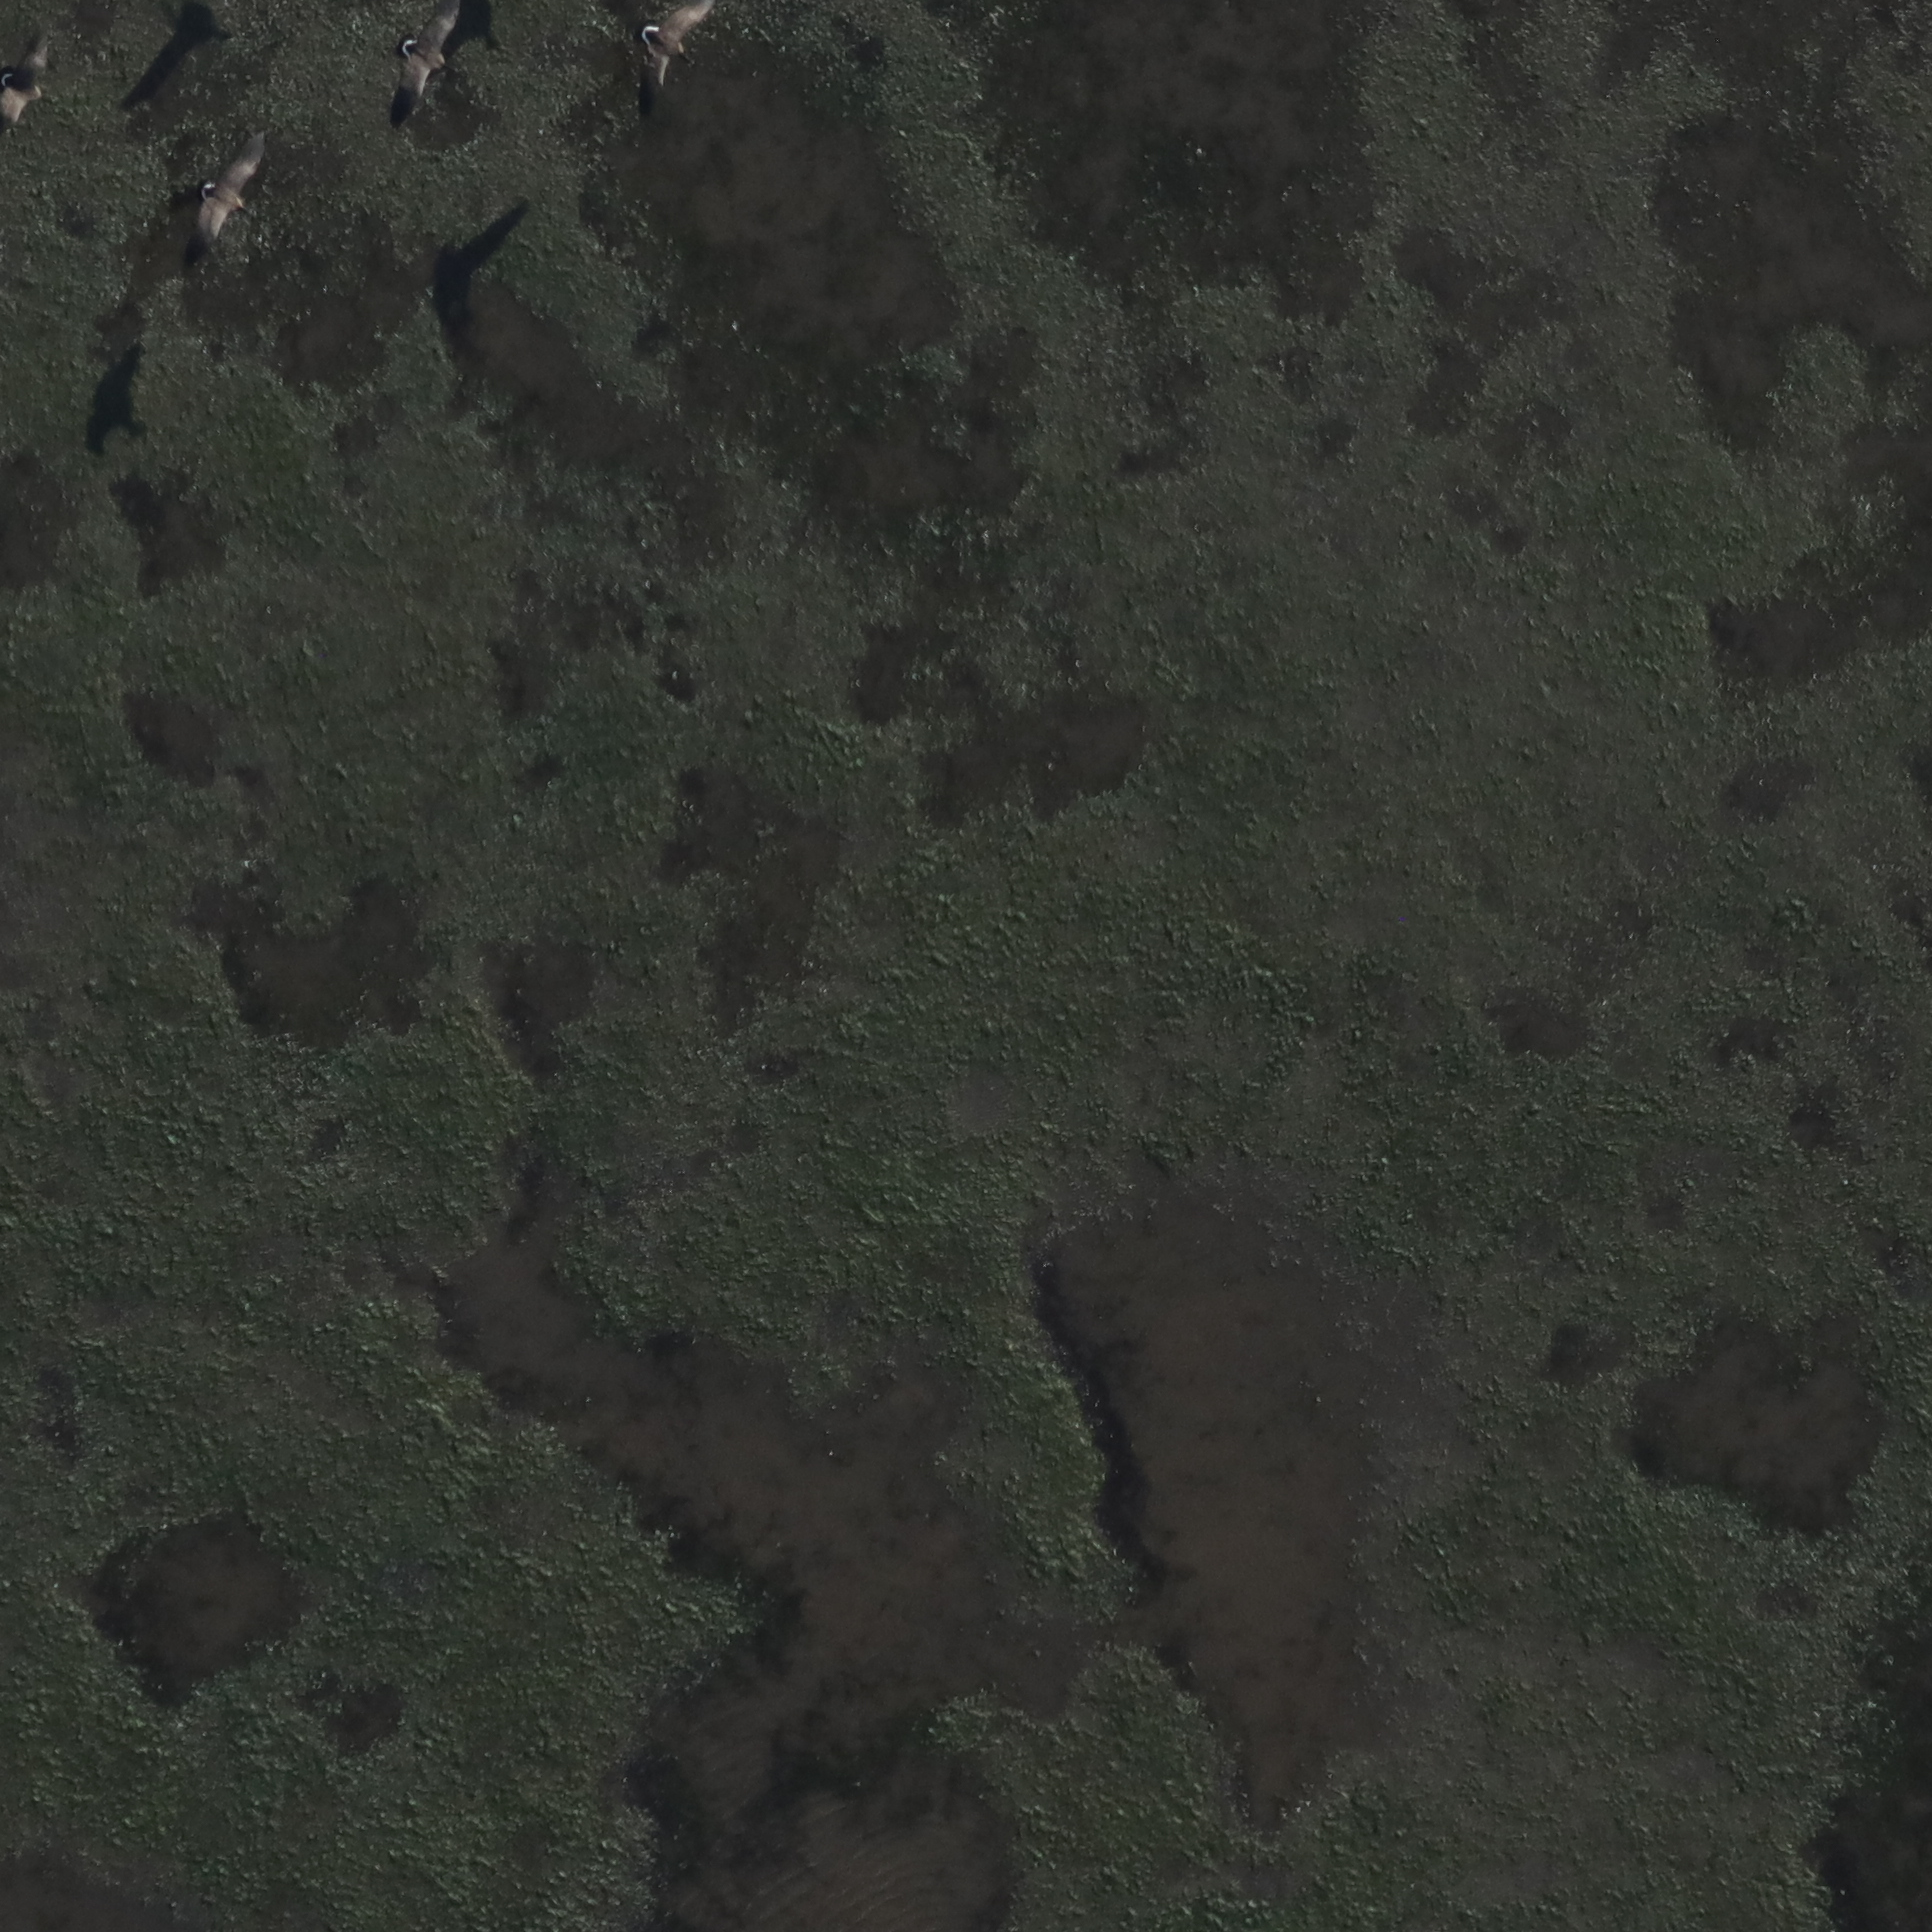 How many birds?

4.